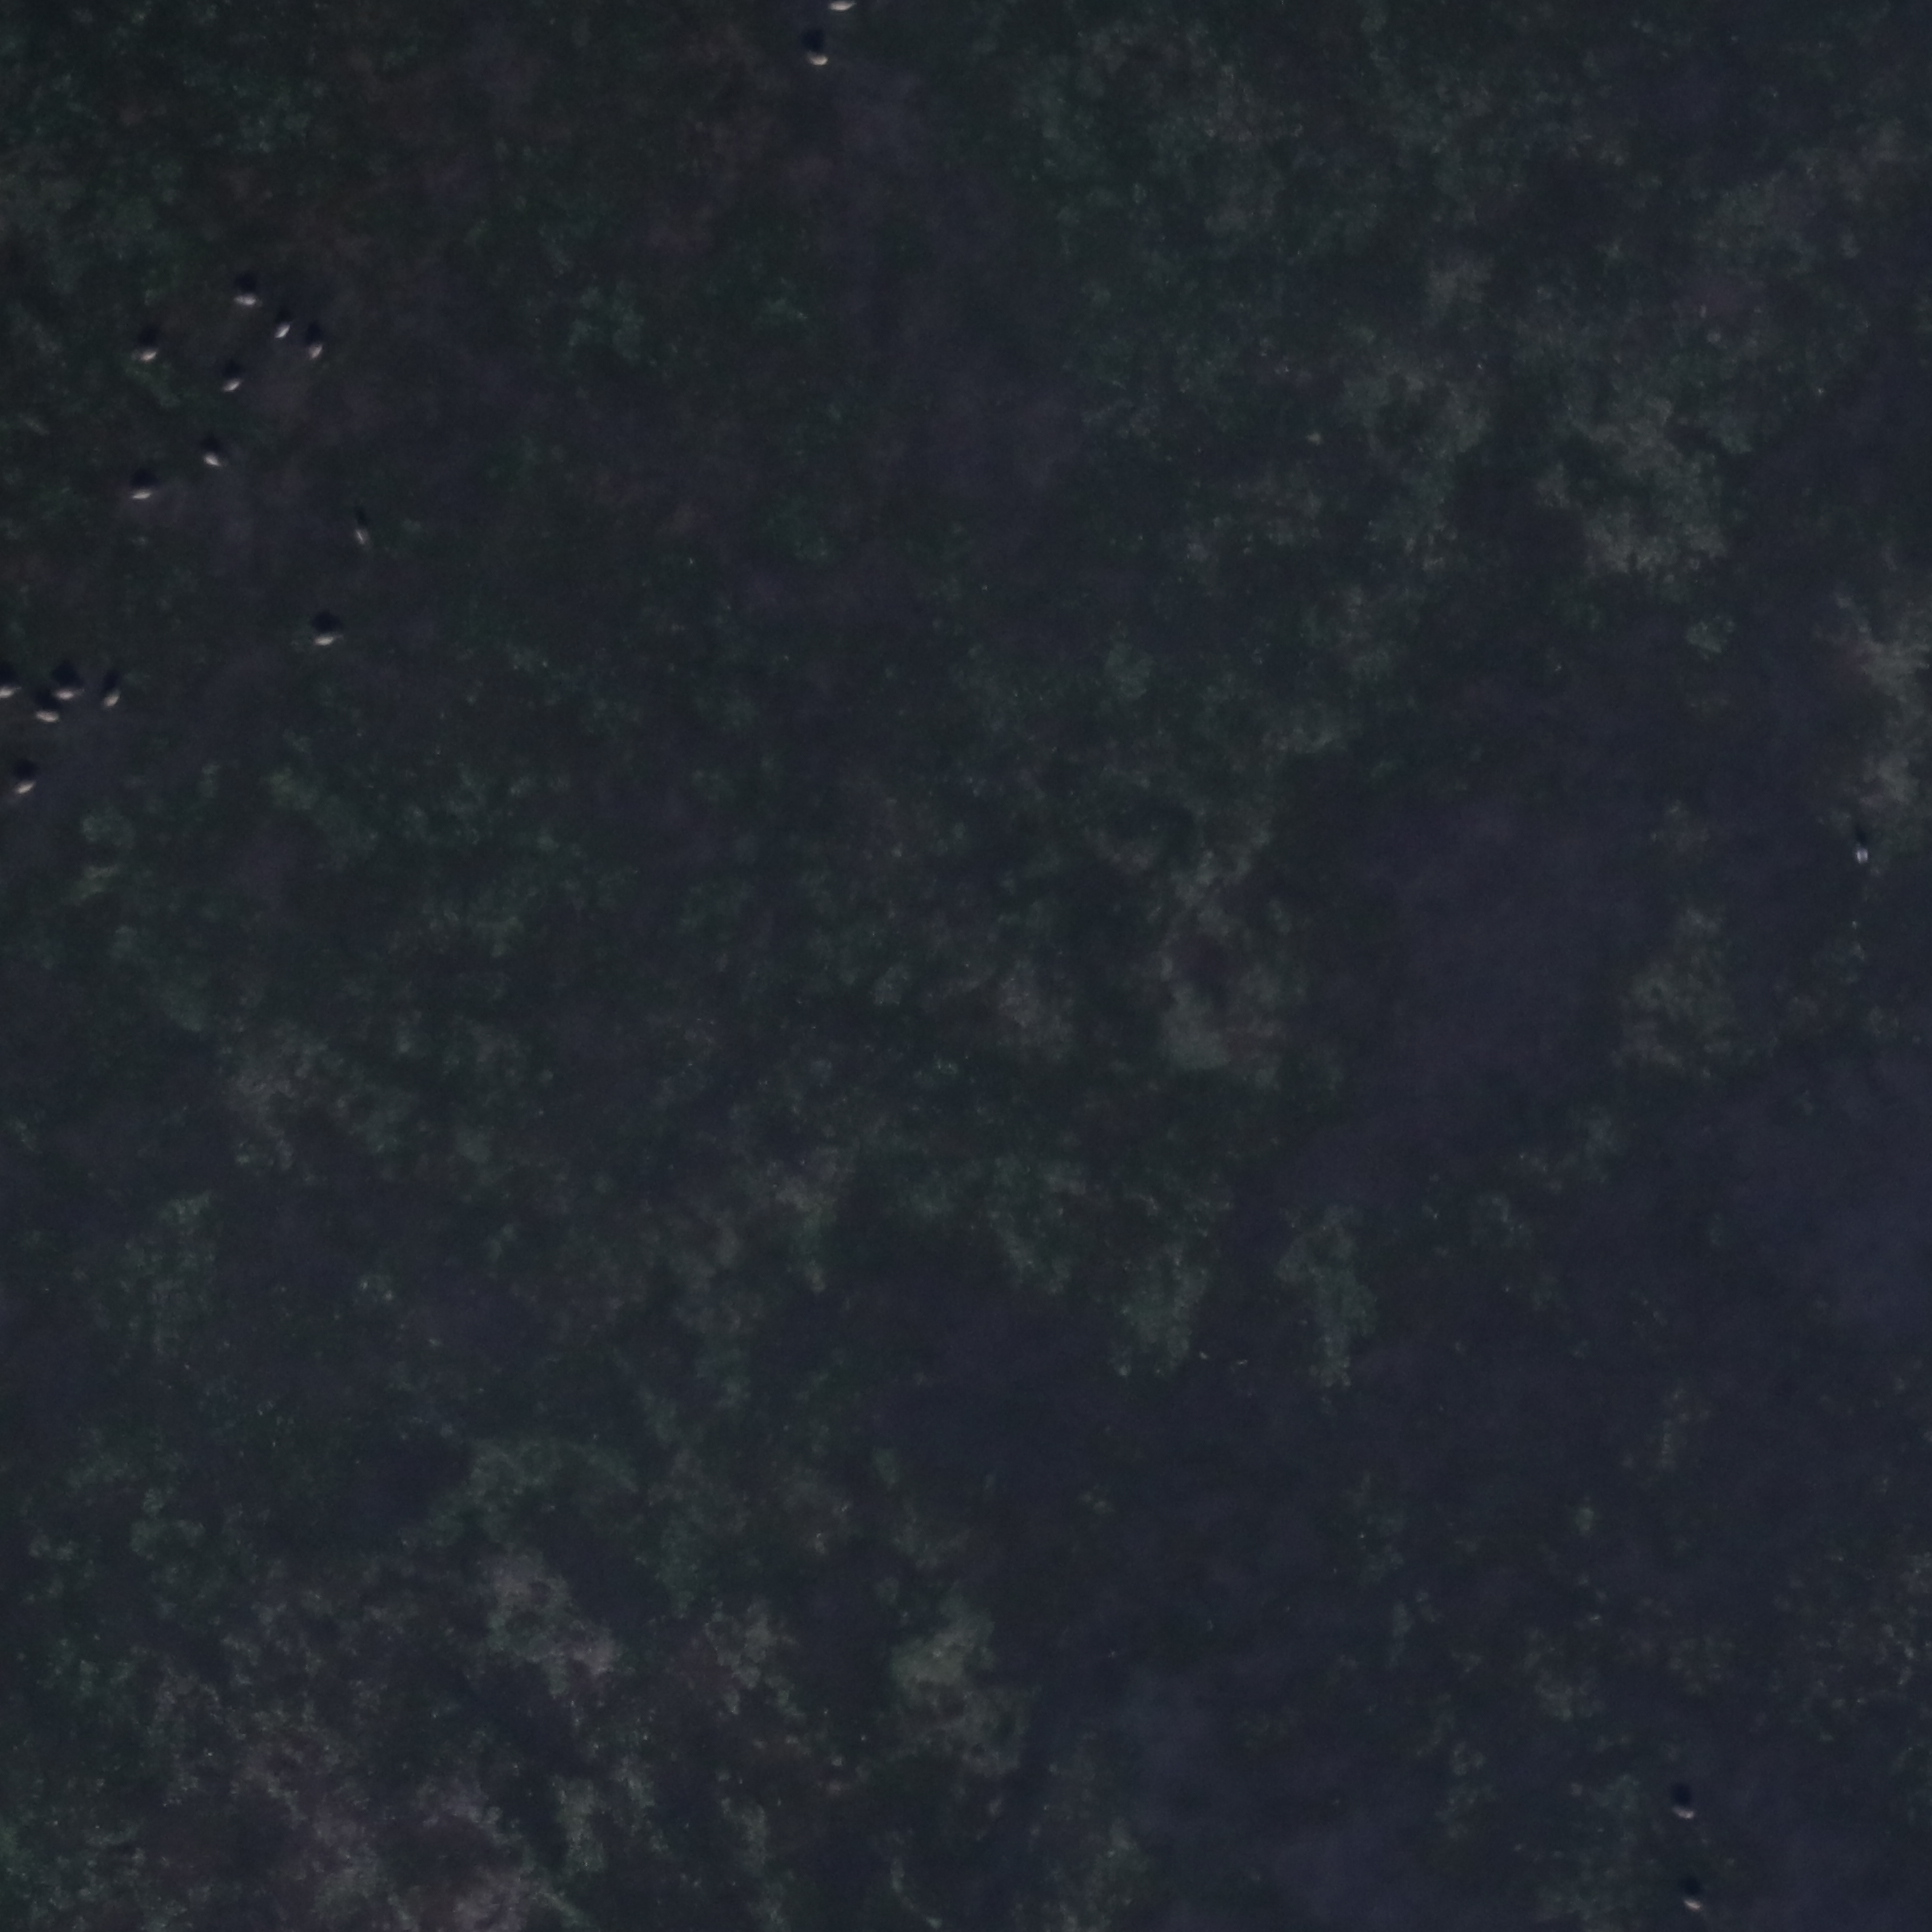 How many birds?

19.